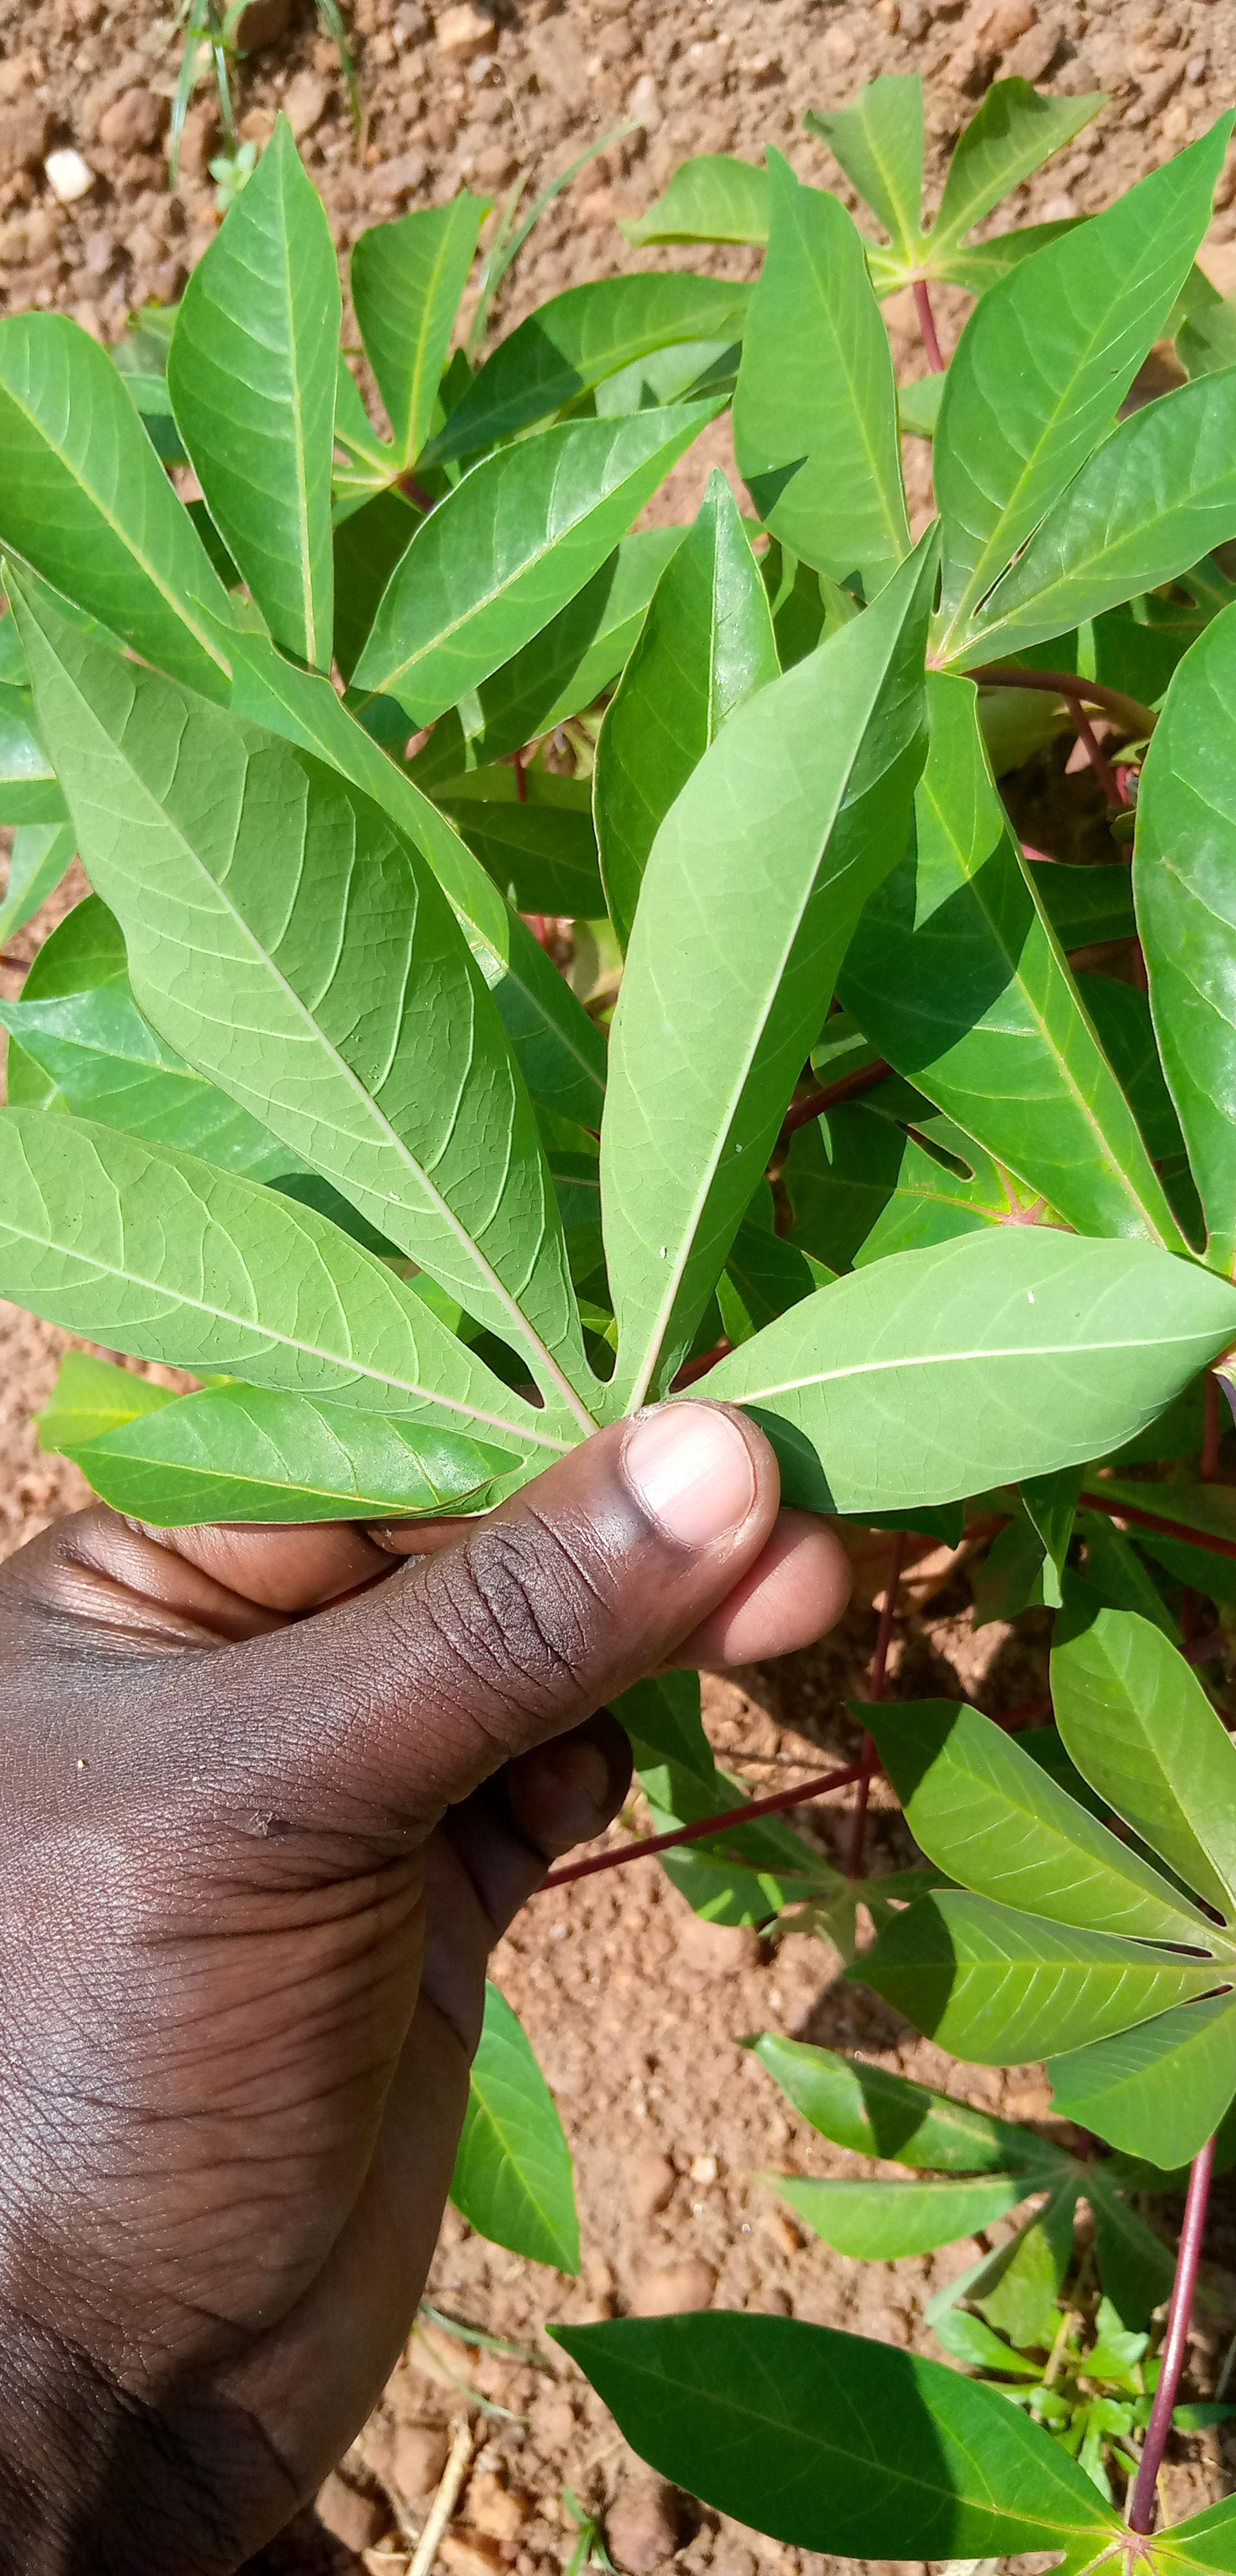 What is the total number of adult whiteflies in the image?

4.